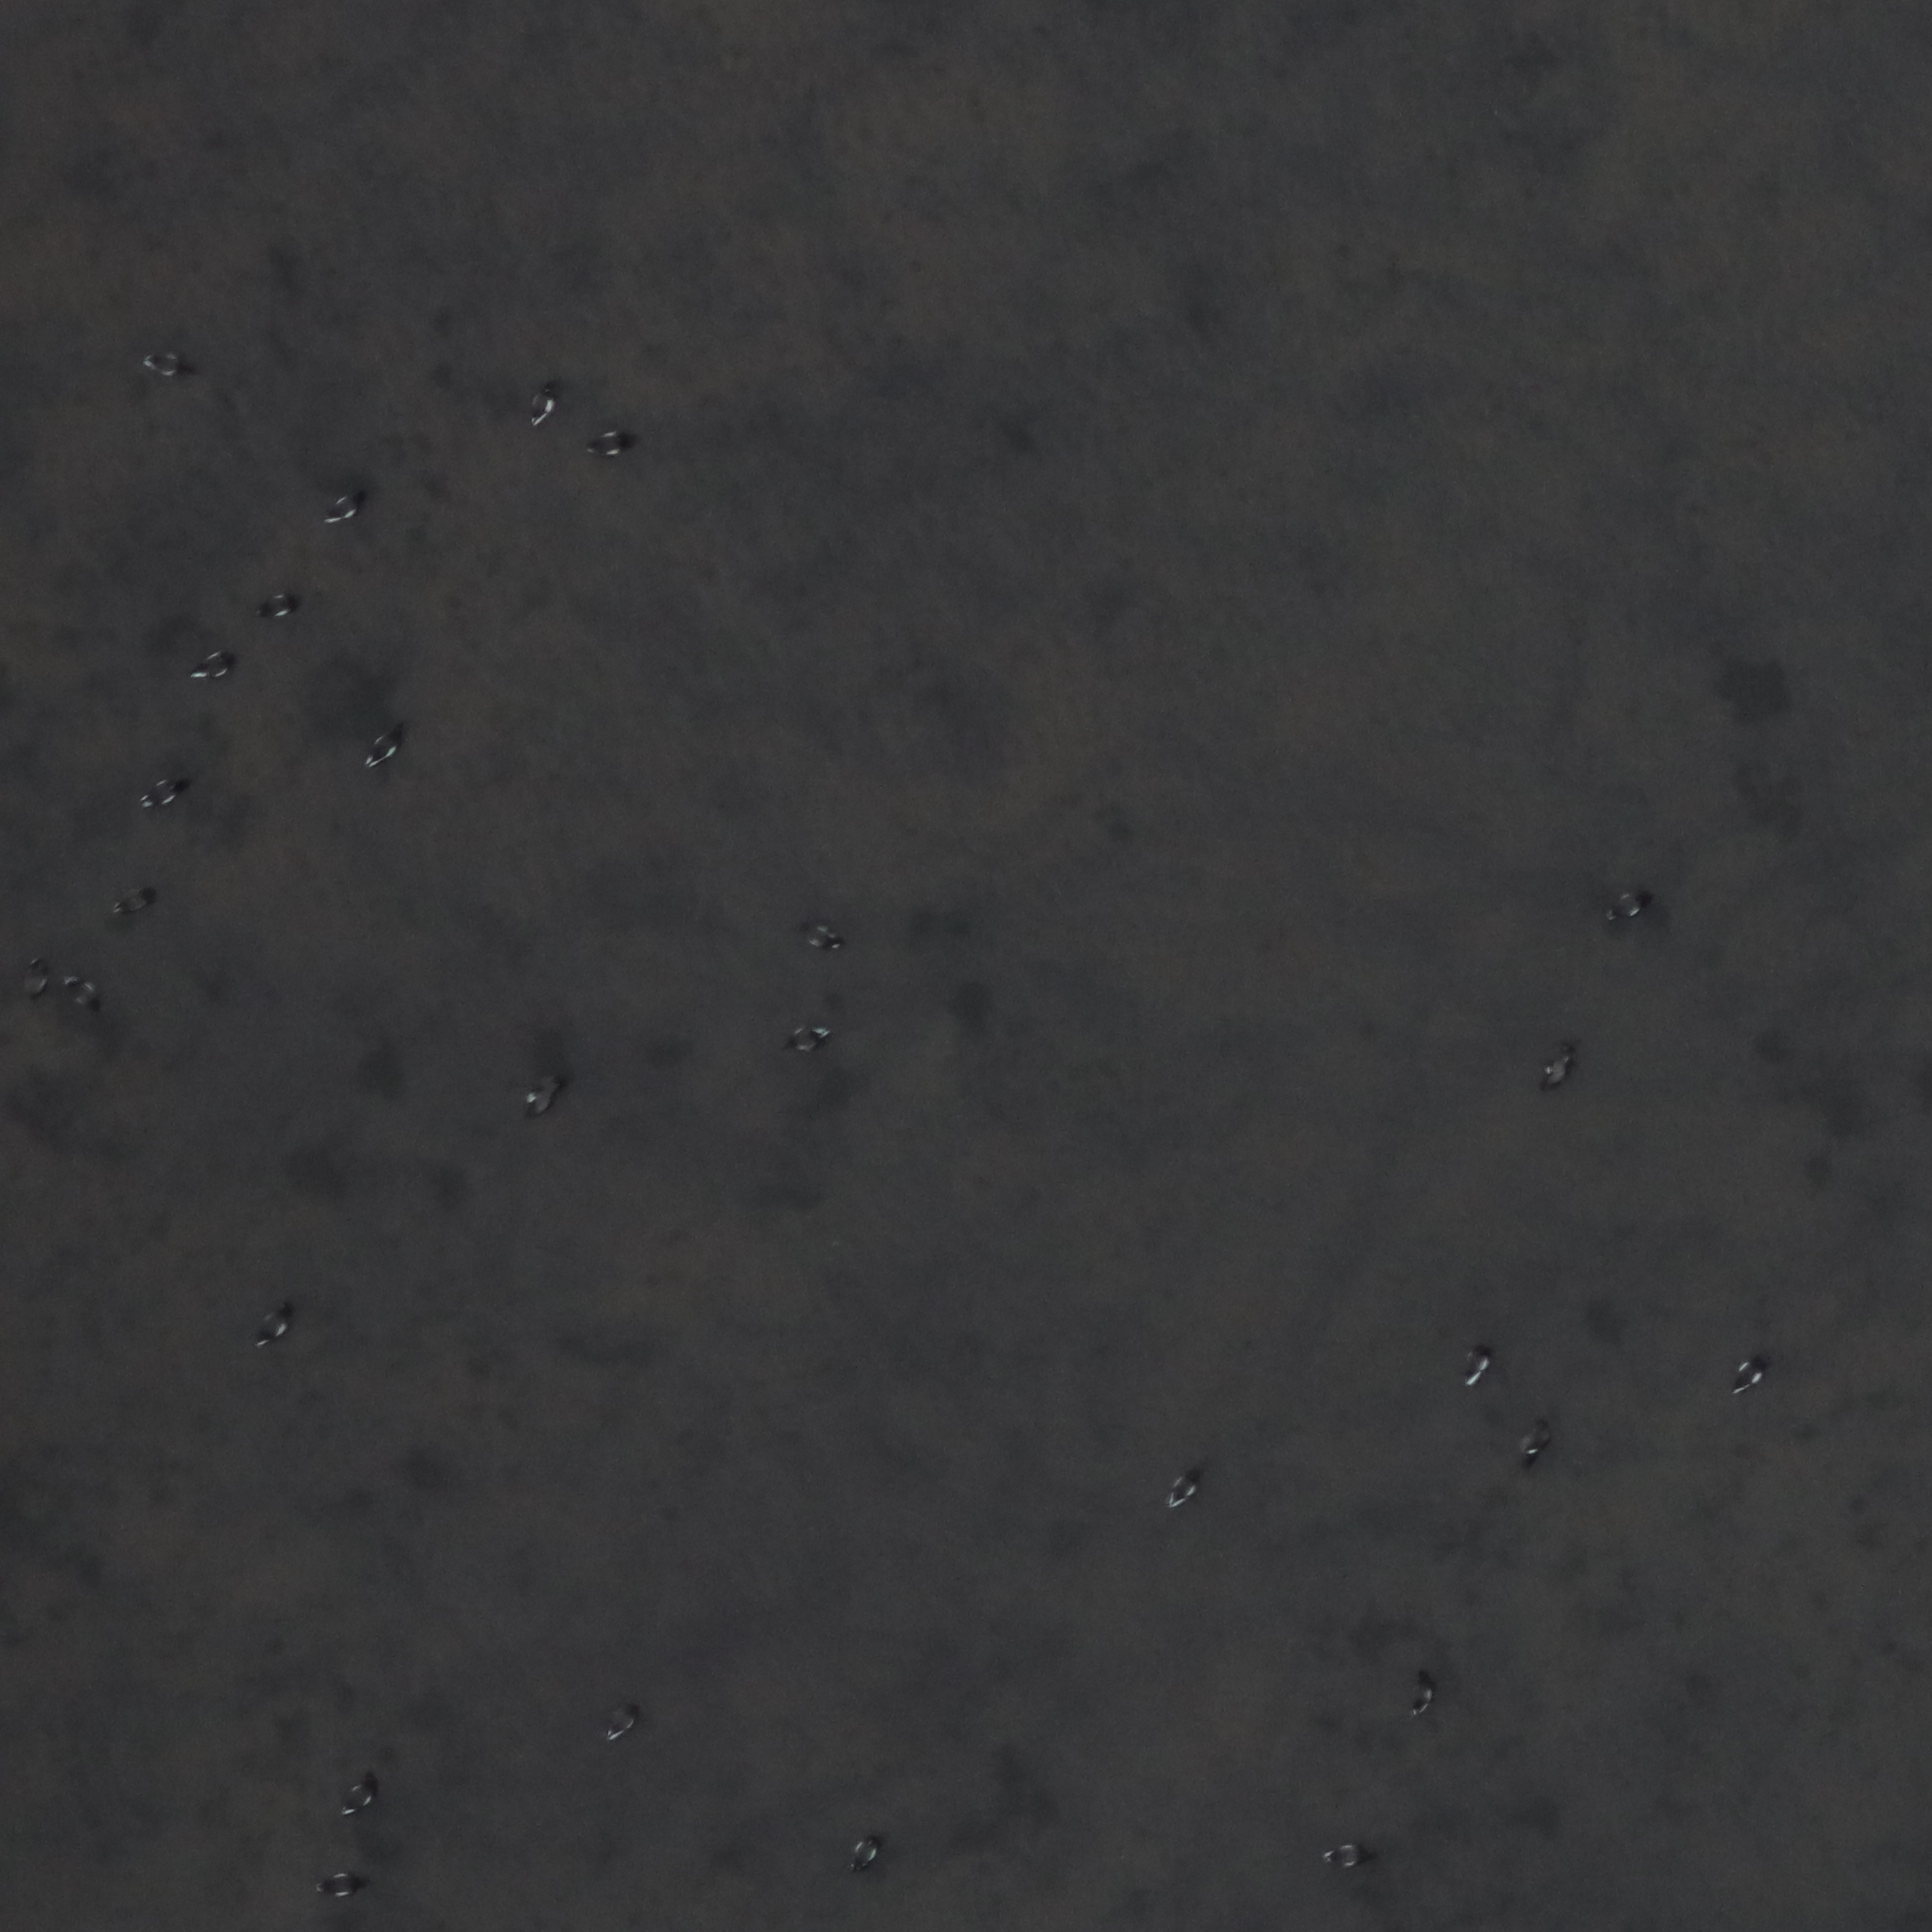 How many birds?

27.